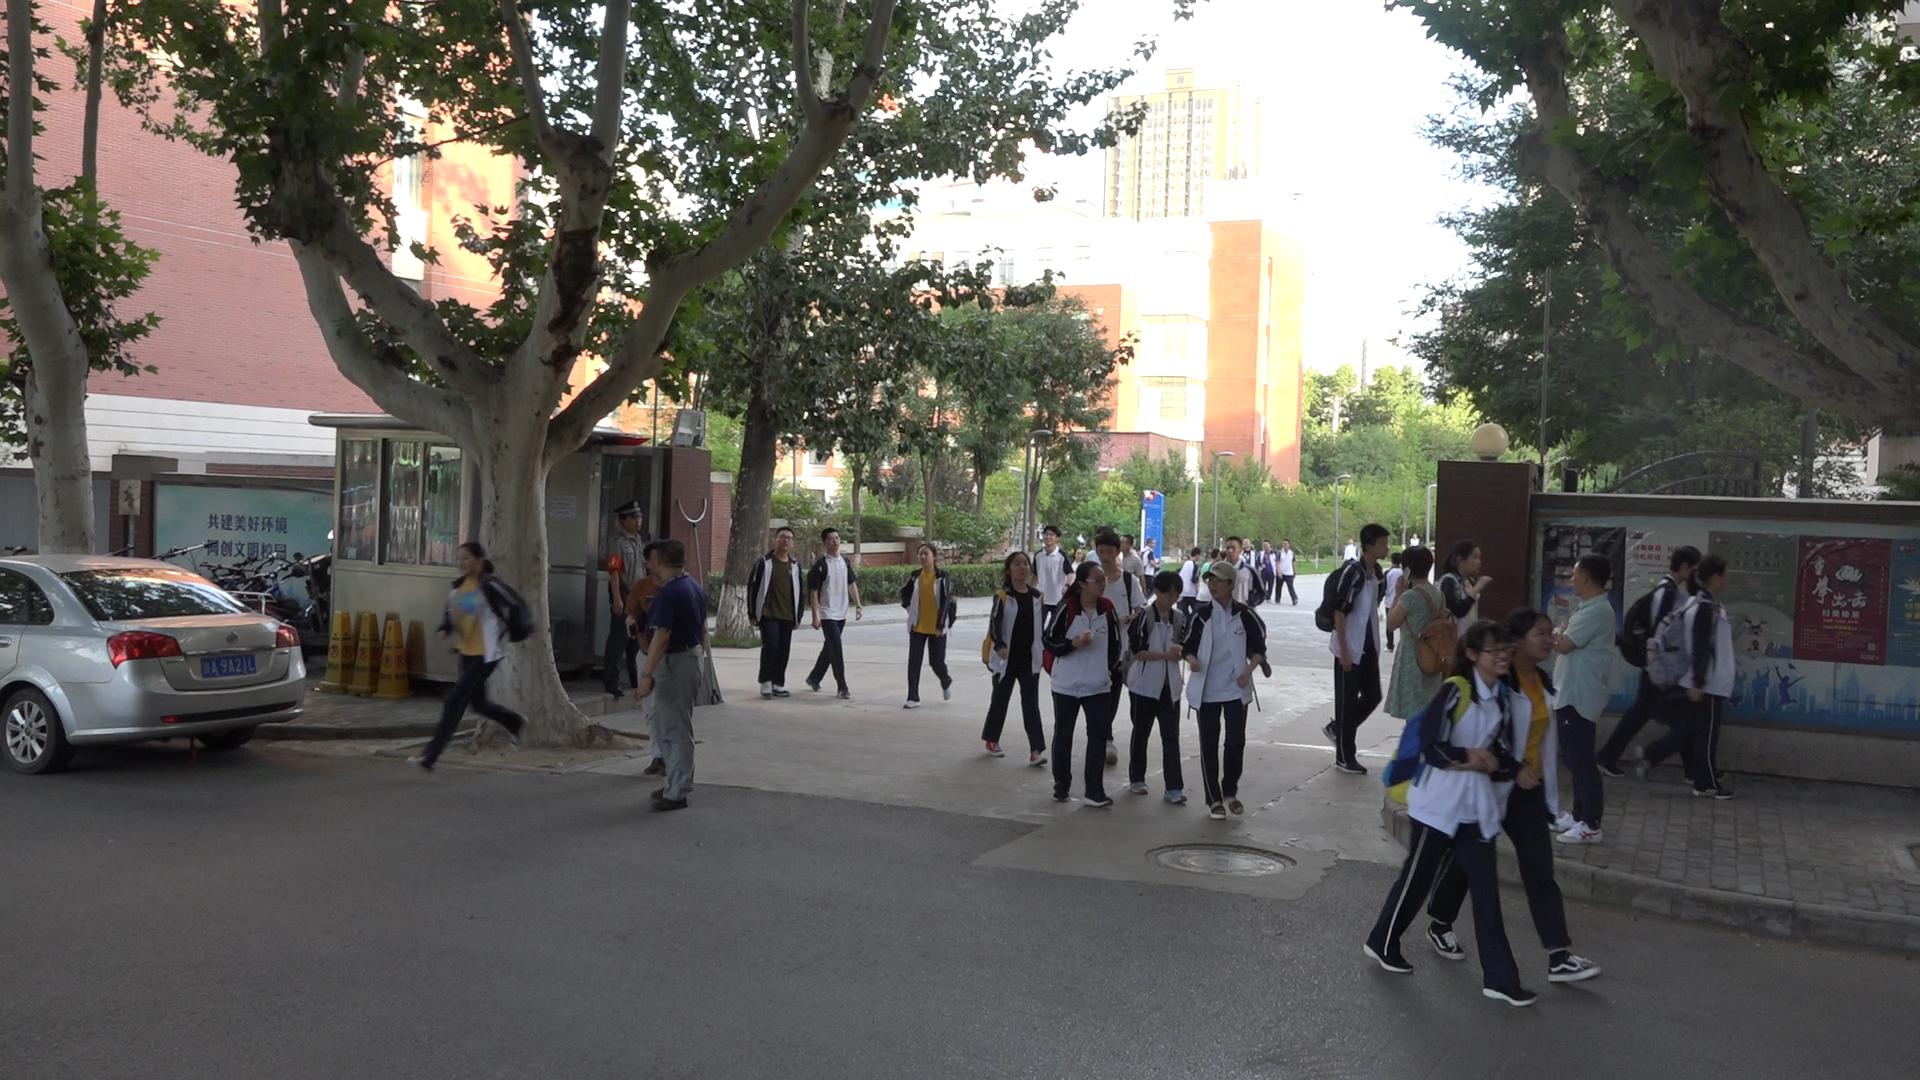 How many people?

35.